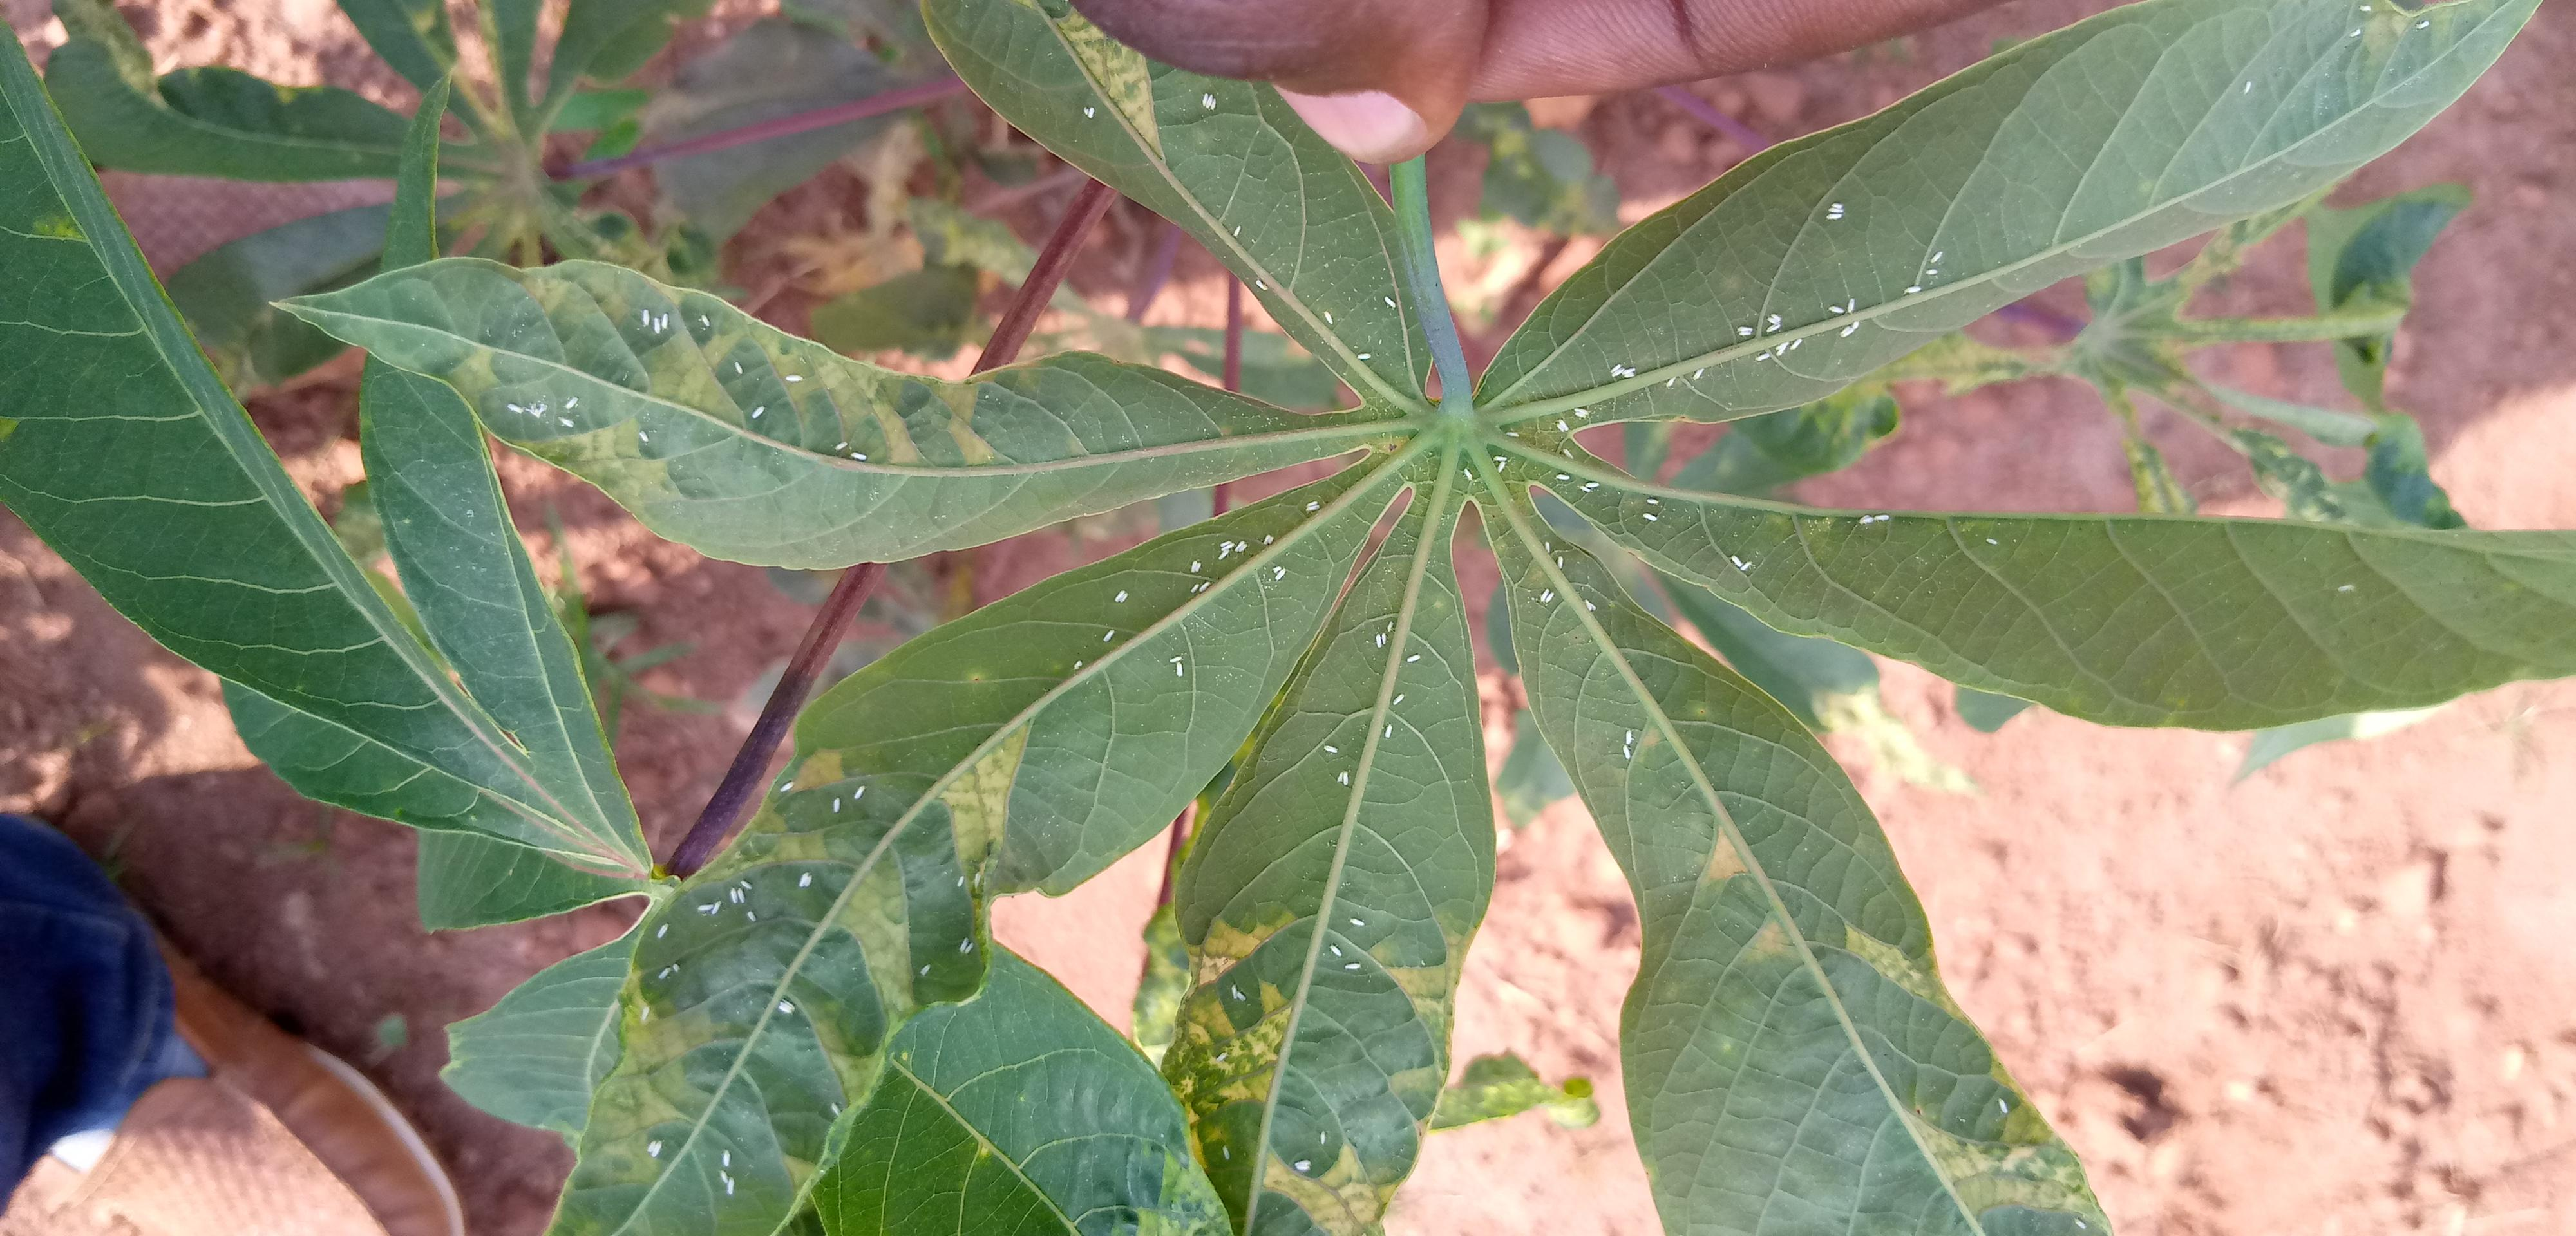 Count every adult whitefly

148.